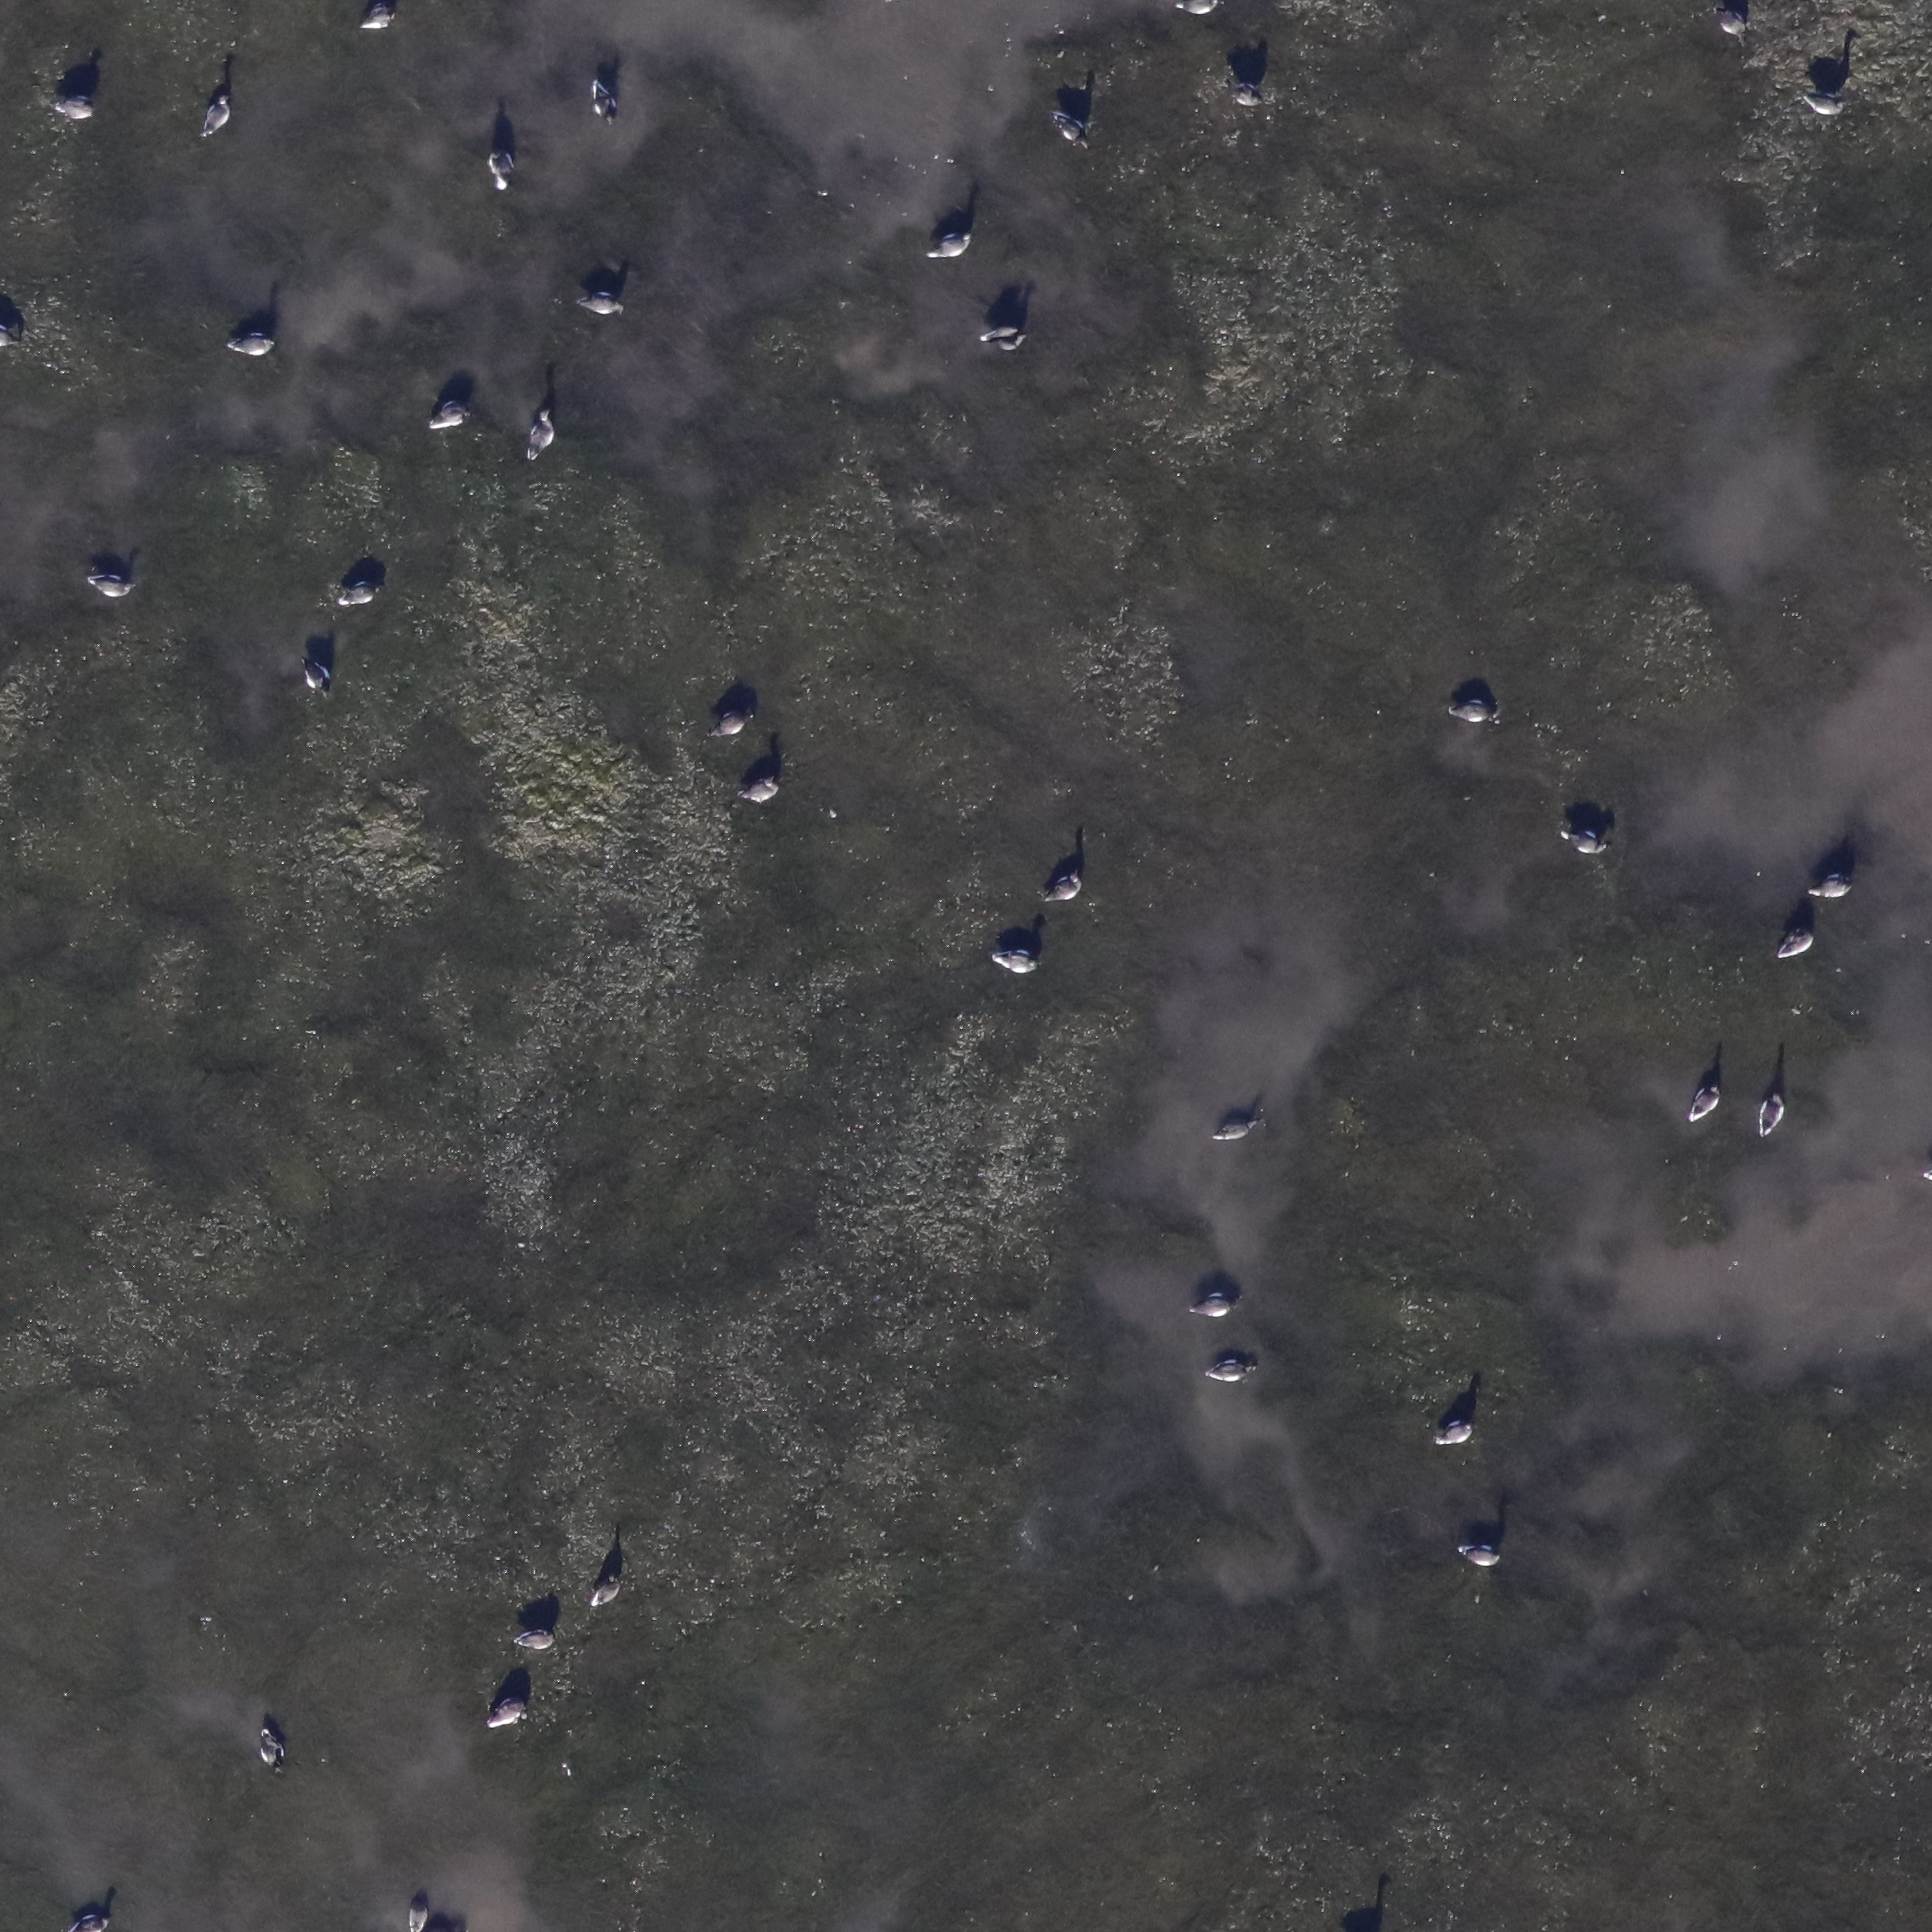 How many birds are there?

40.